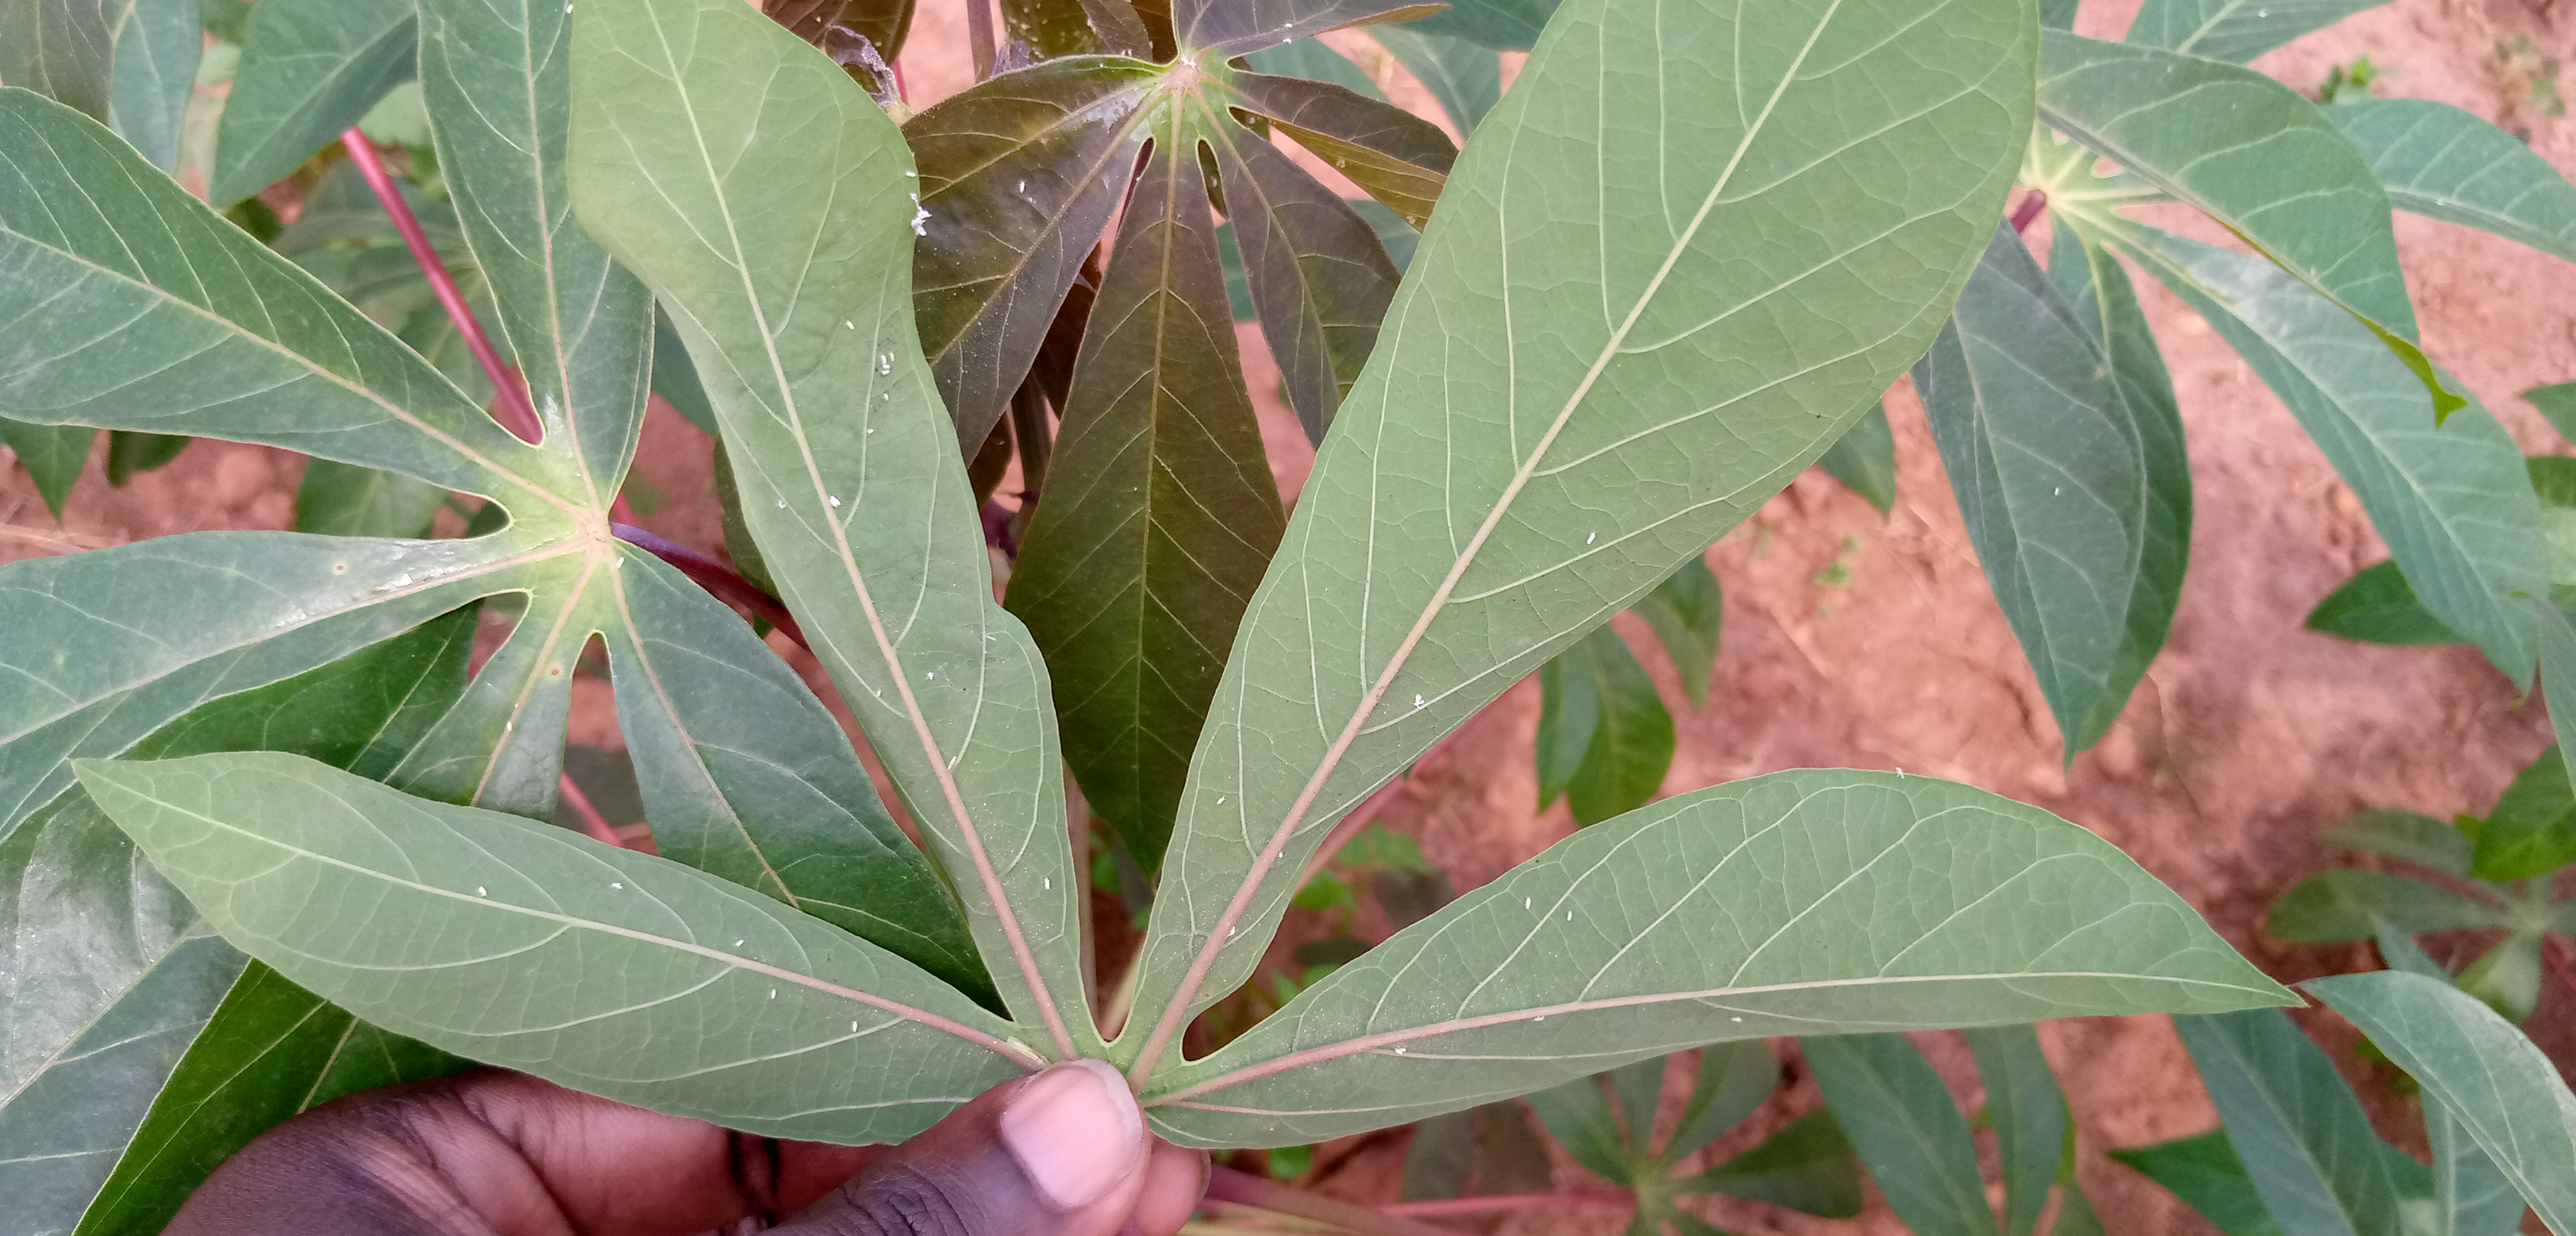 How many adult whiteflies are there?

24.